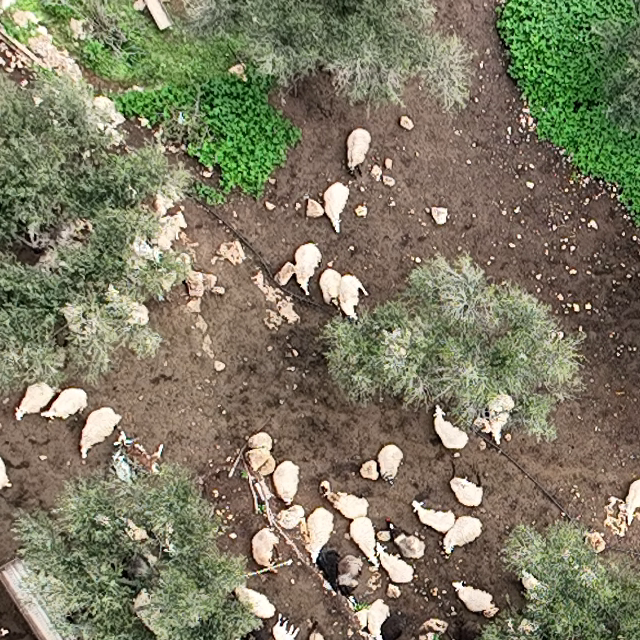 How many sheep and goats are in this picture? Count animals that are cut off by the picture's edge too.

42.